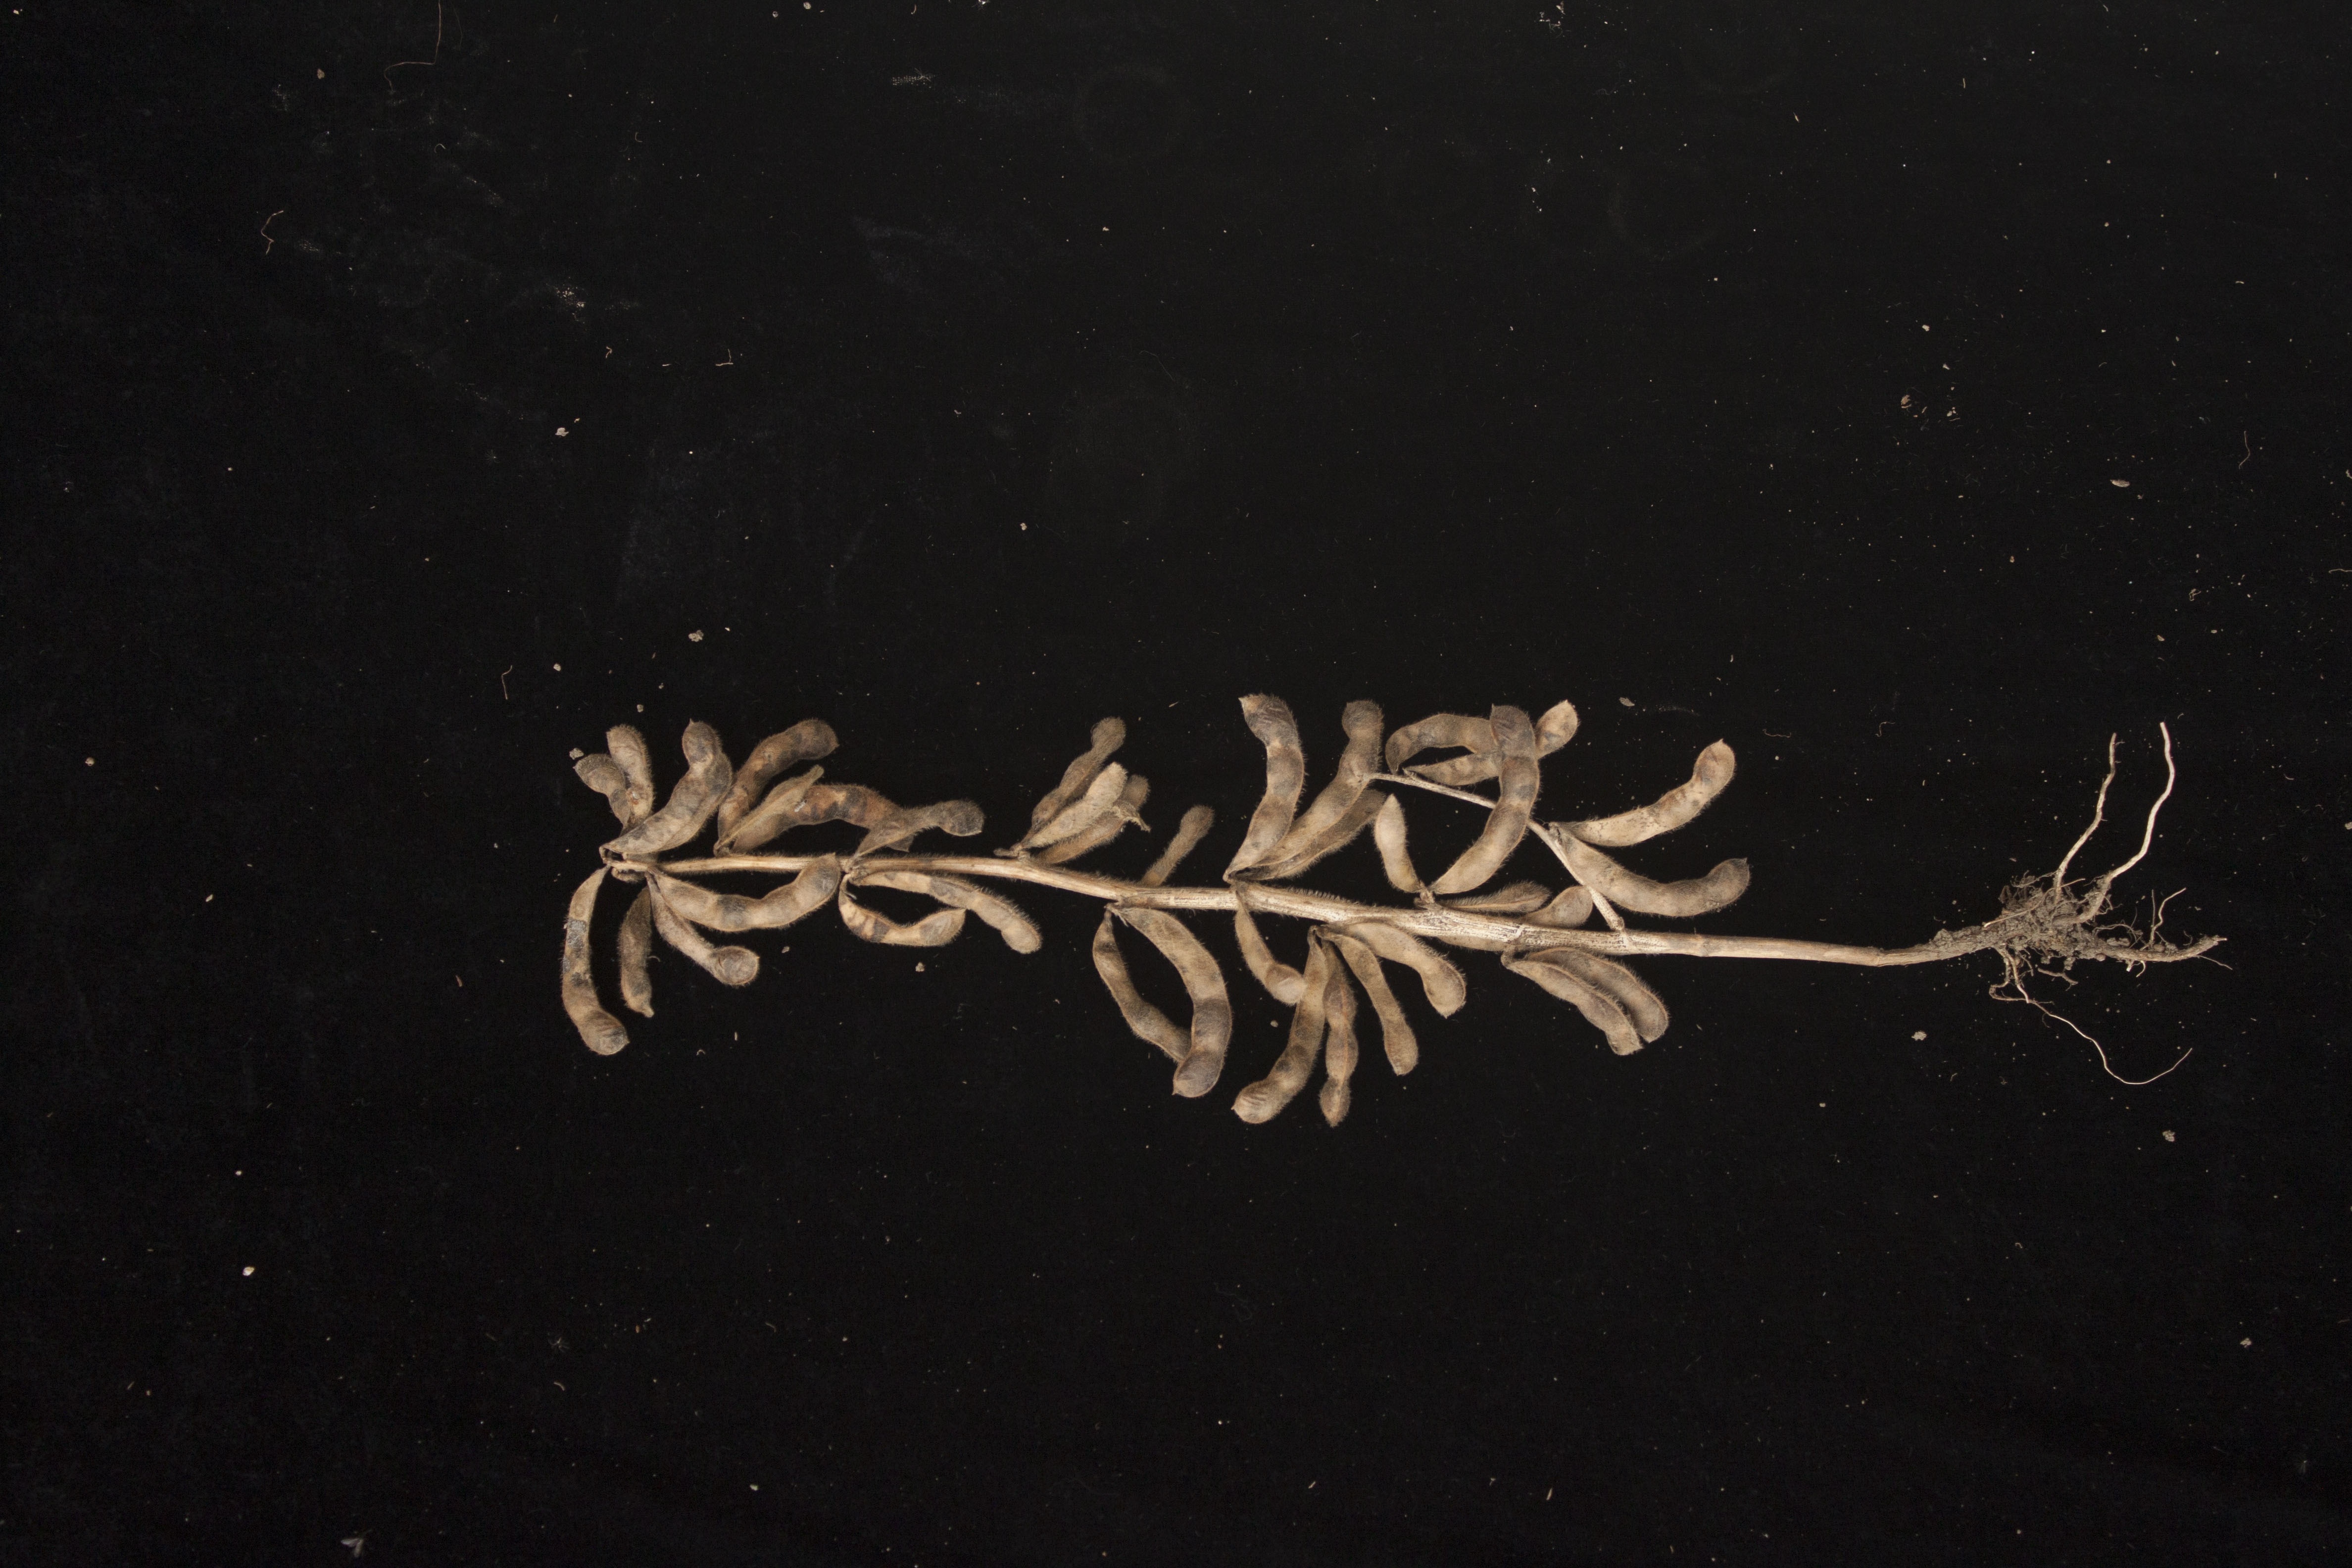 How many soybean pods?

33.